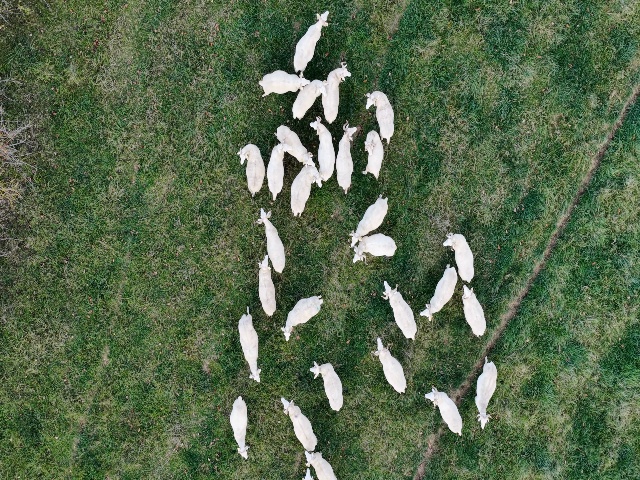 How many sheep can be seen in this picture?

30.